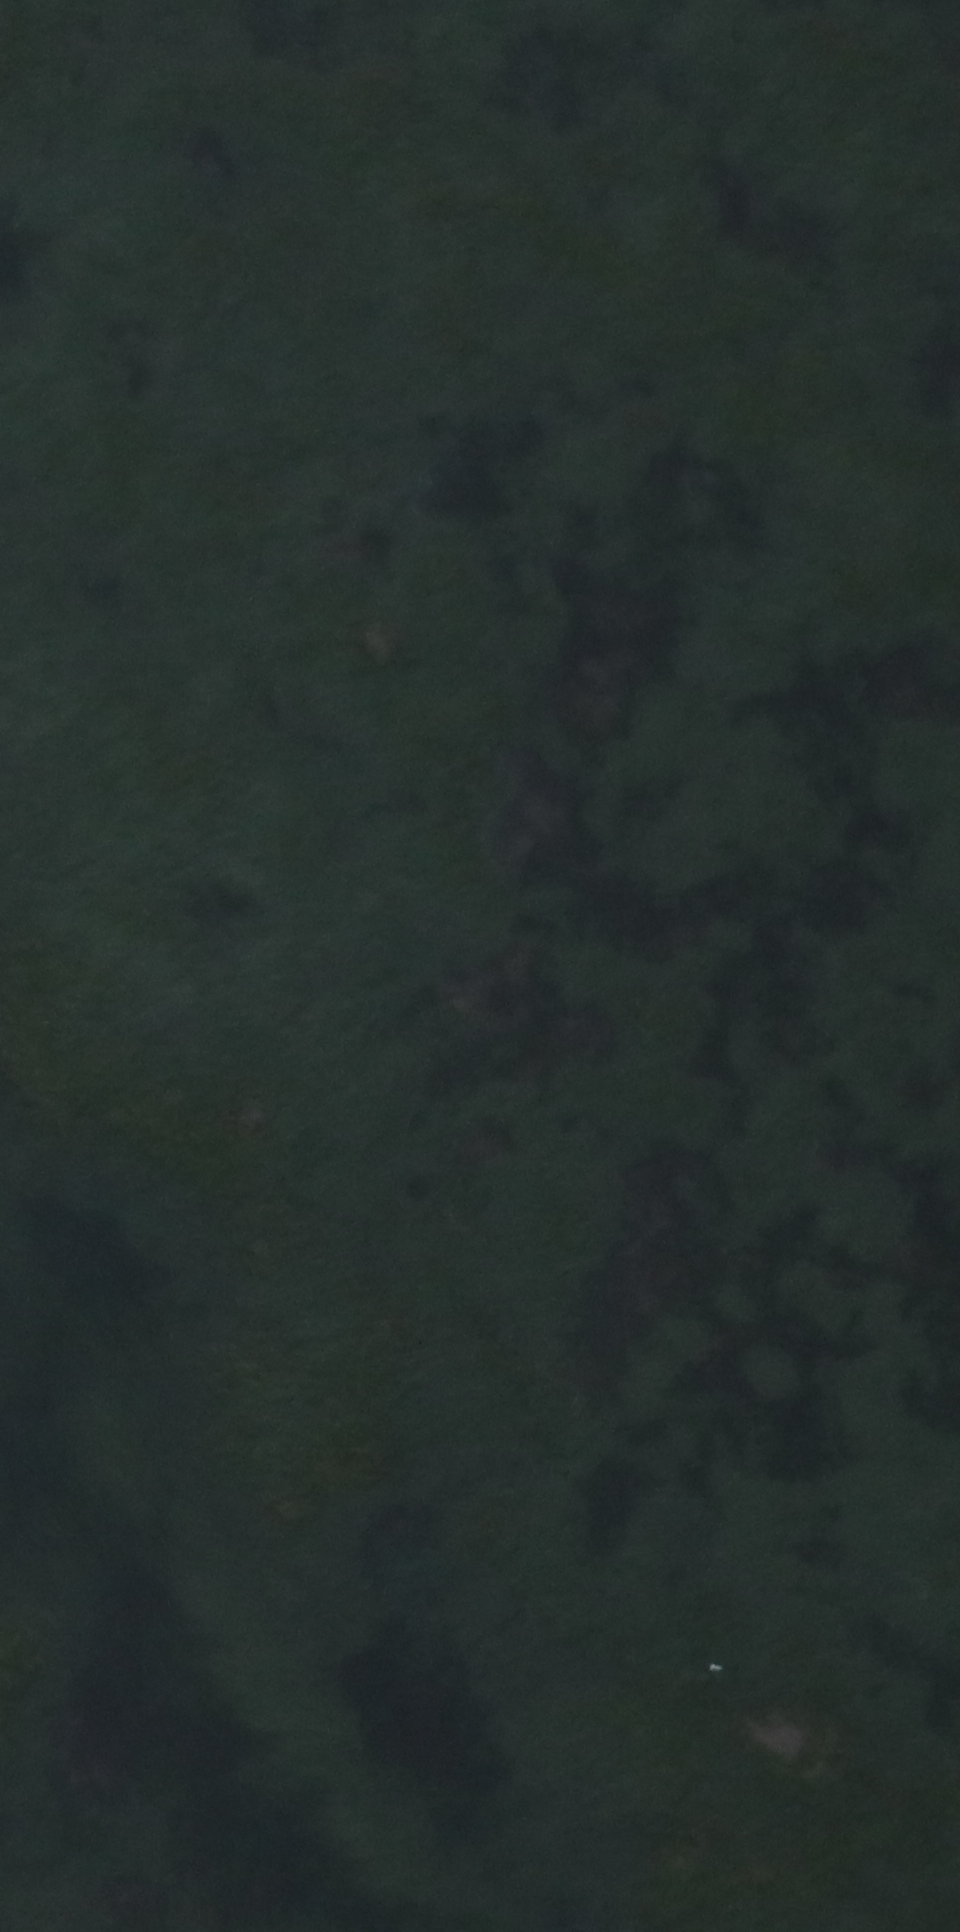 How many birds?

0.